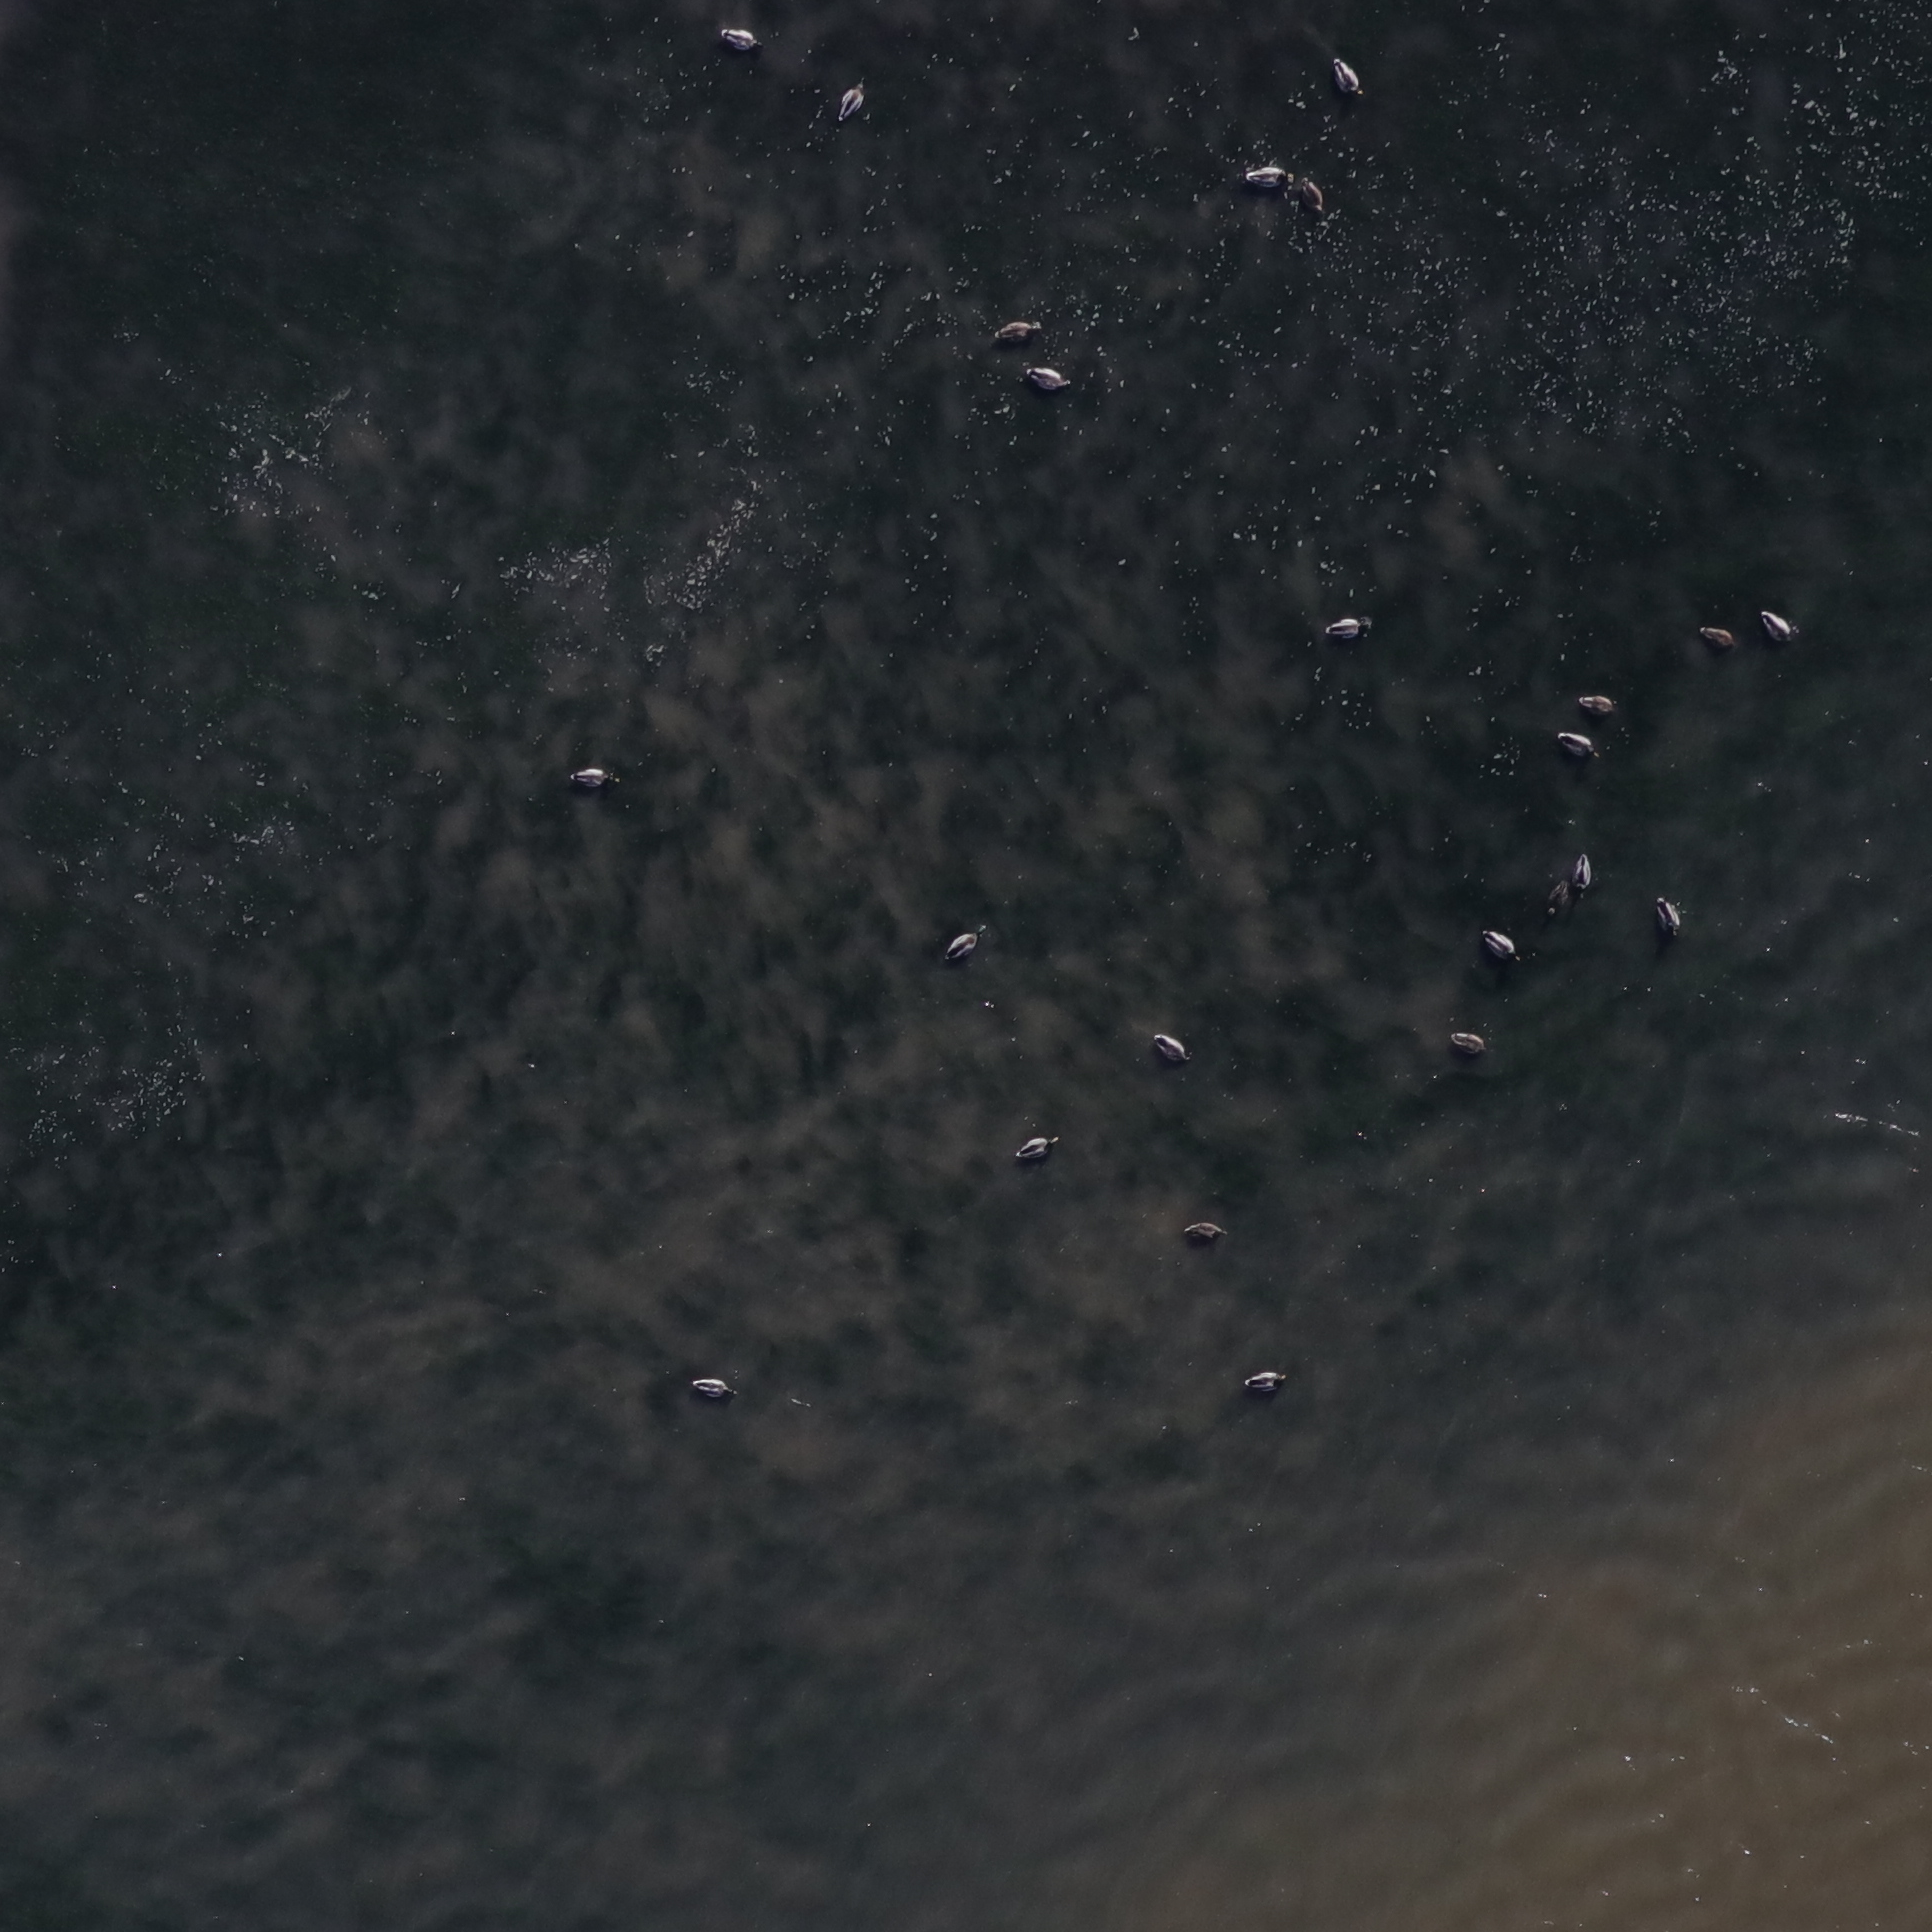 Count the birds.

24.